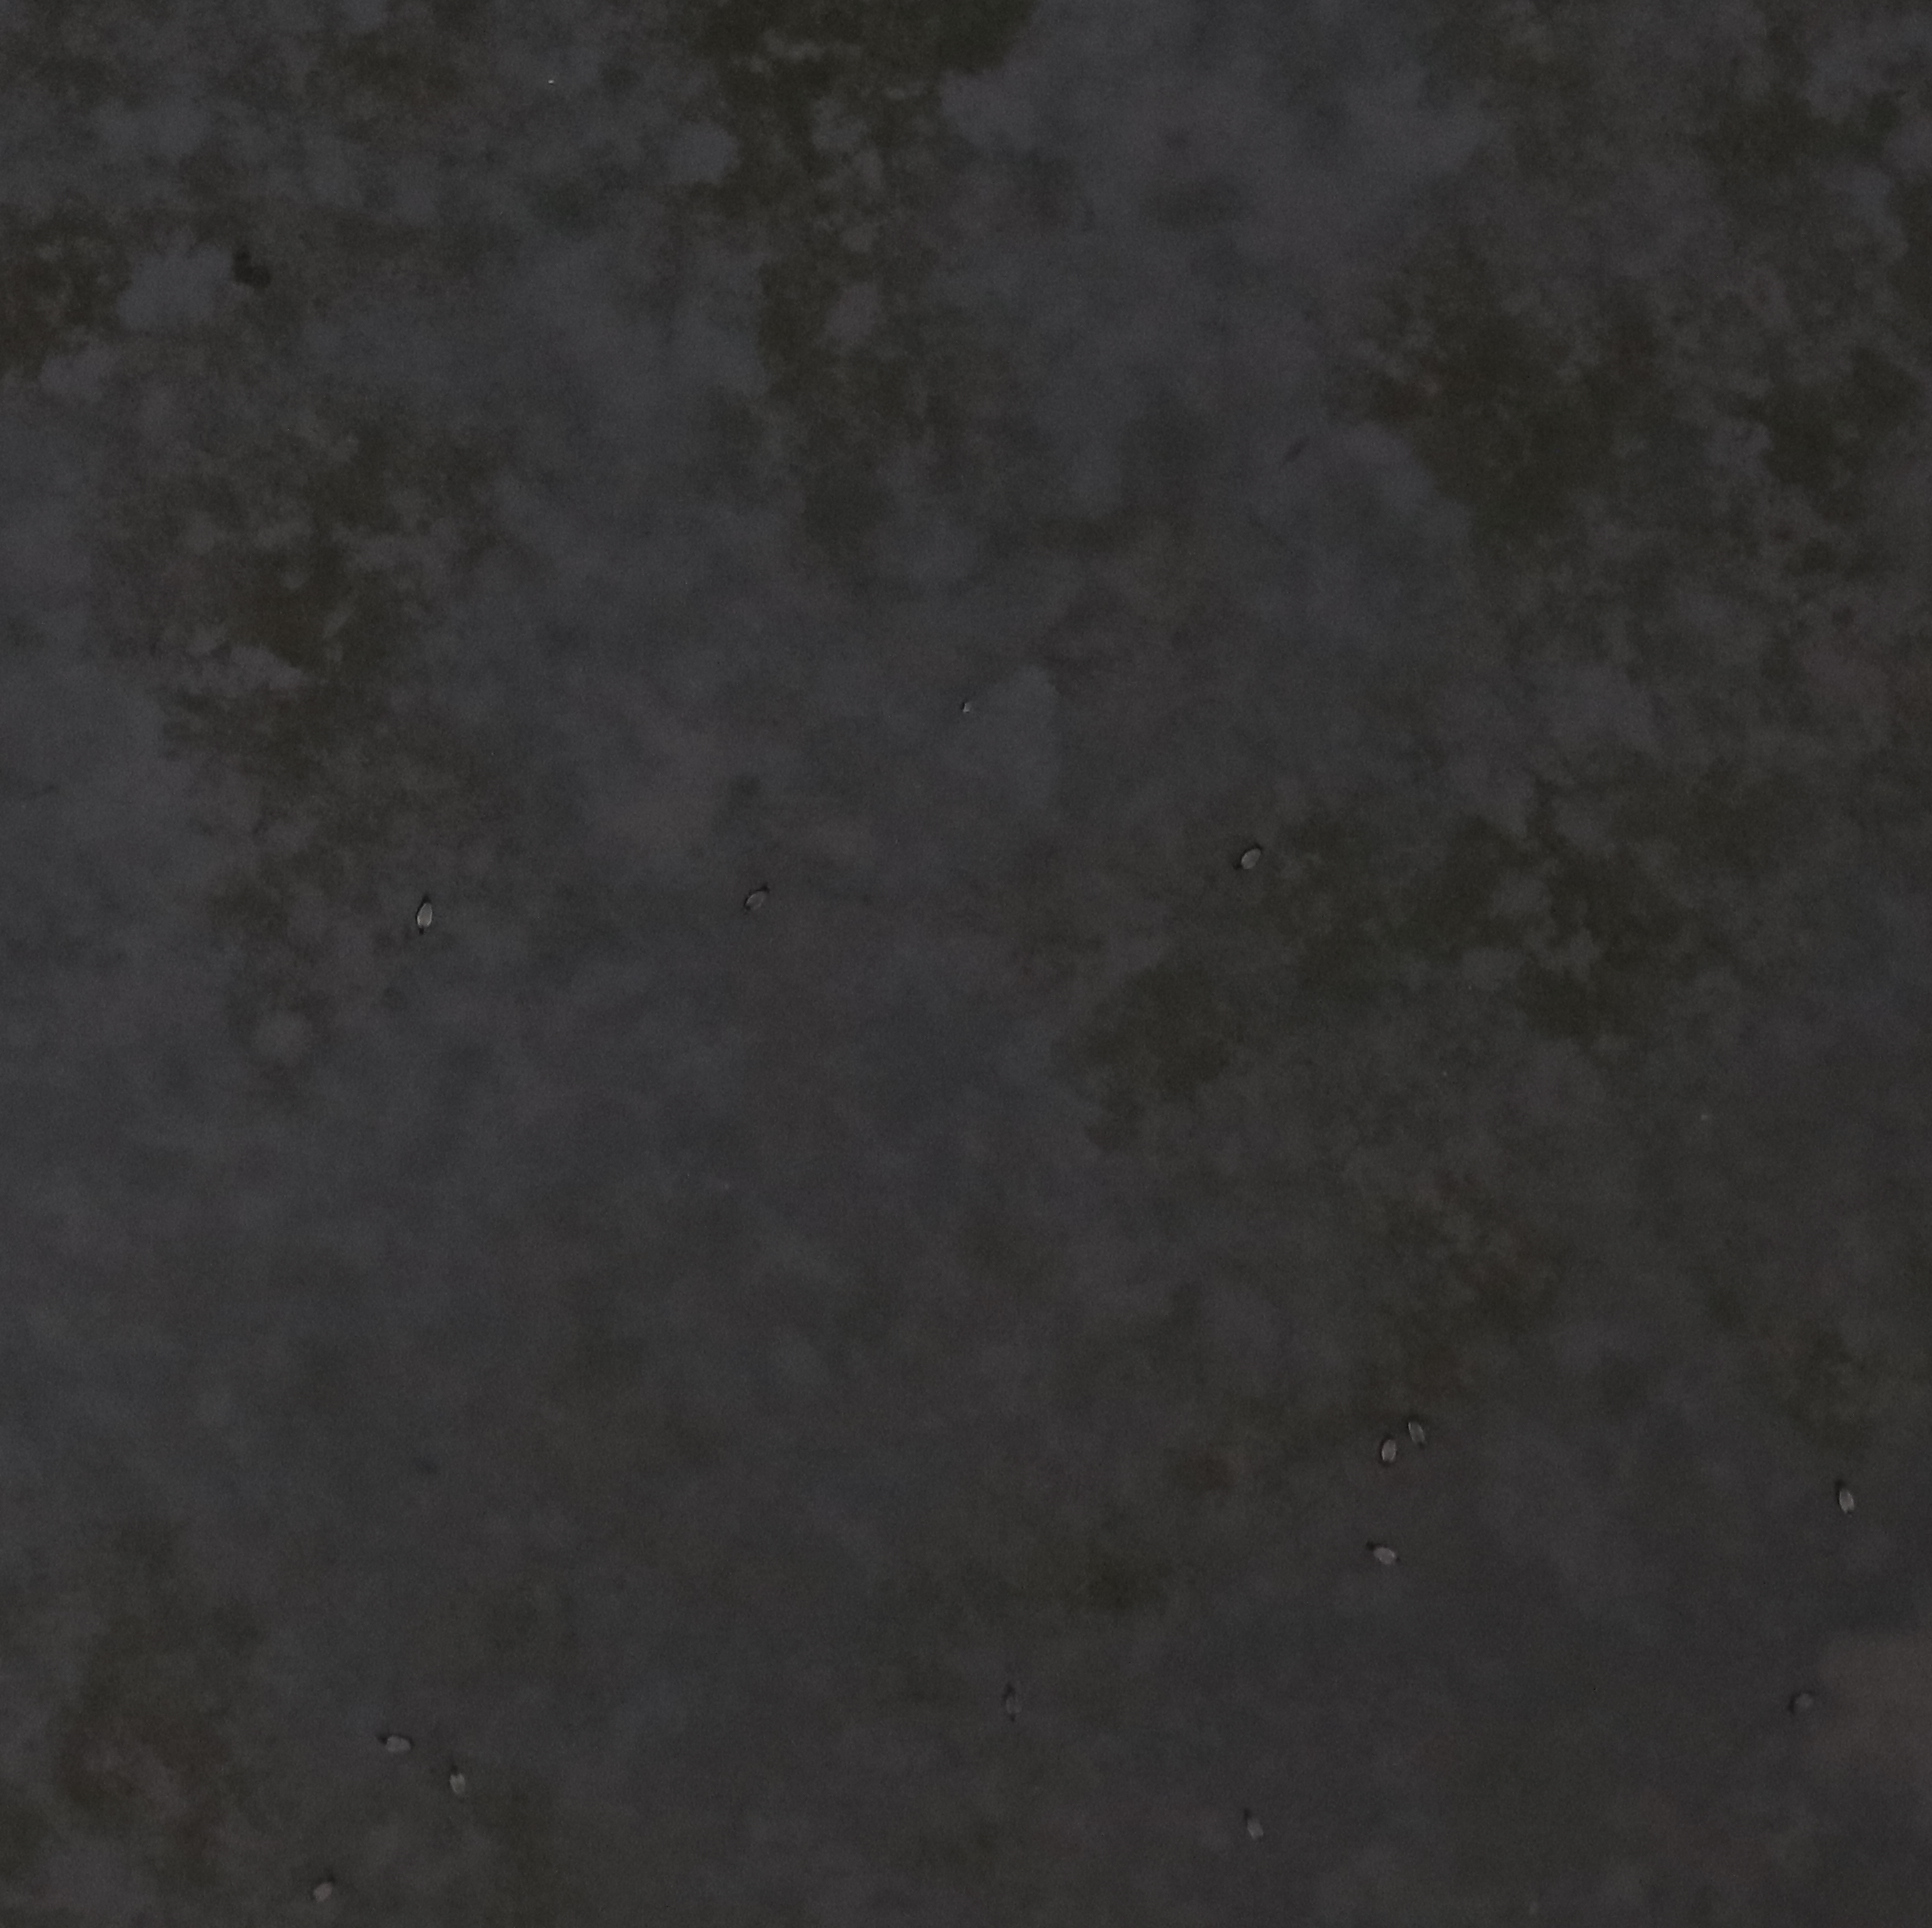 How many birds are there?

13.